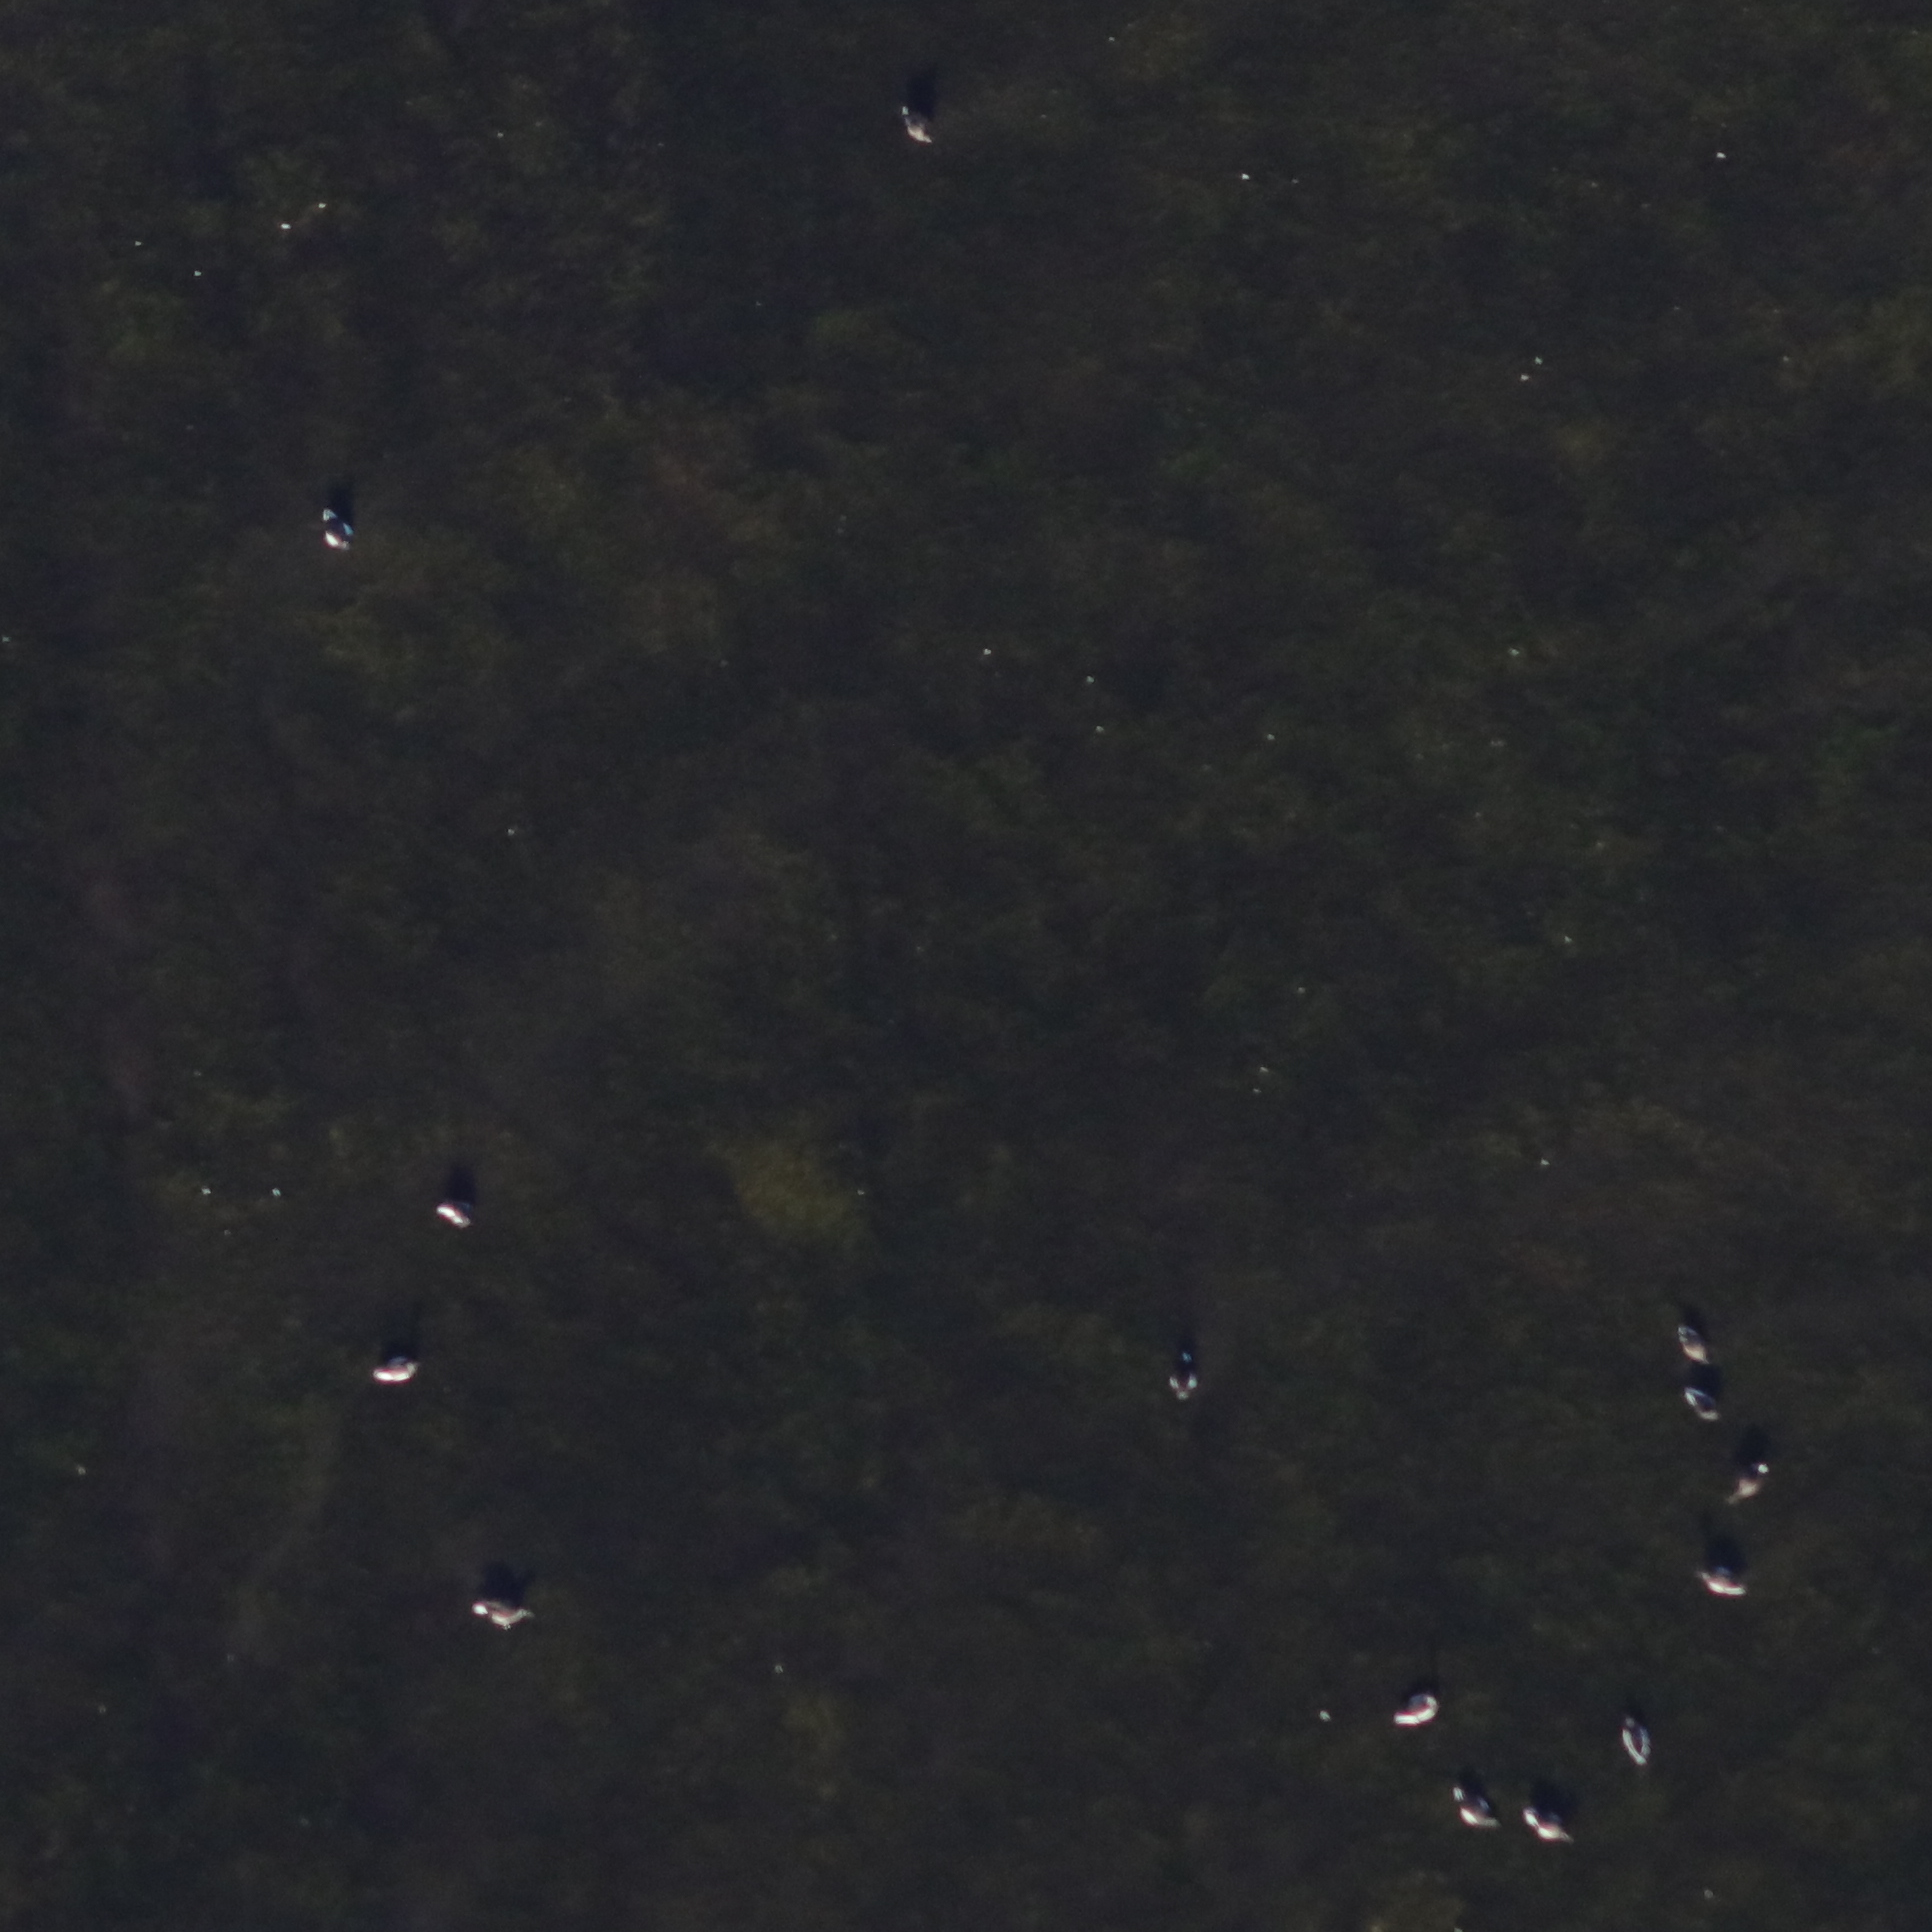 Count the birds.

14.